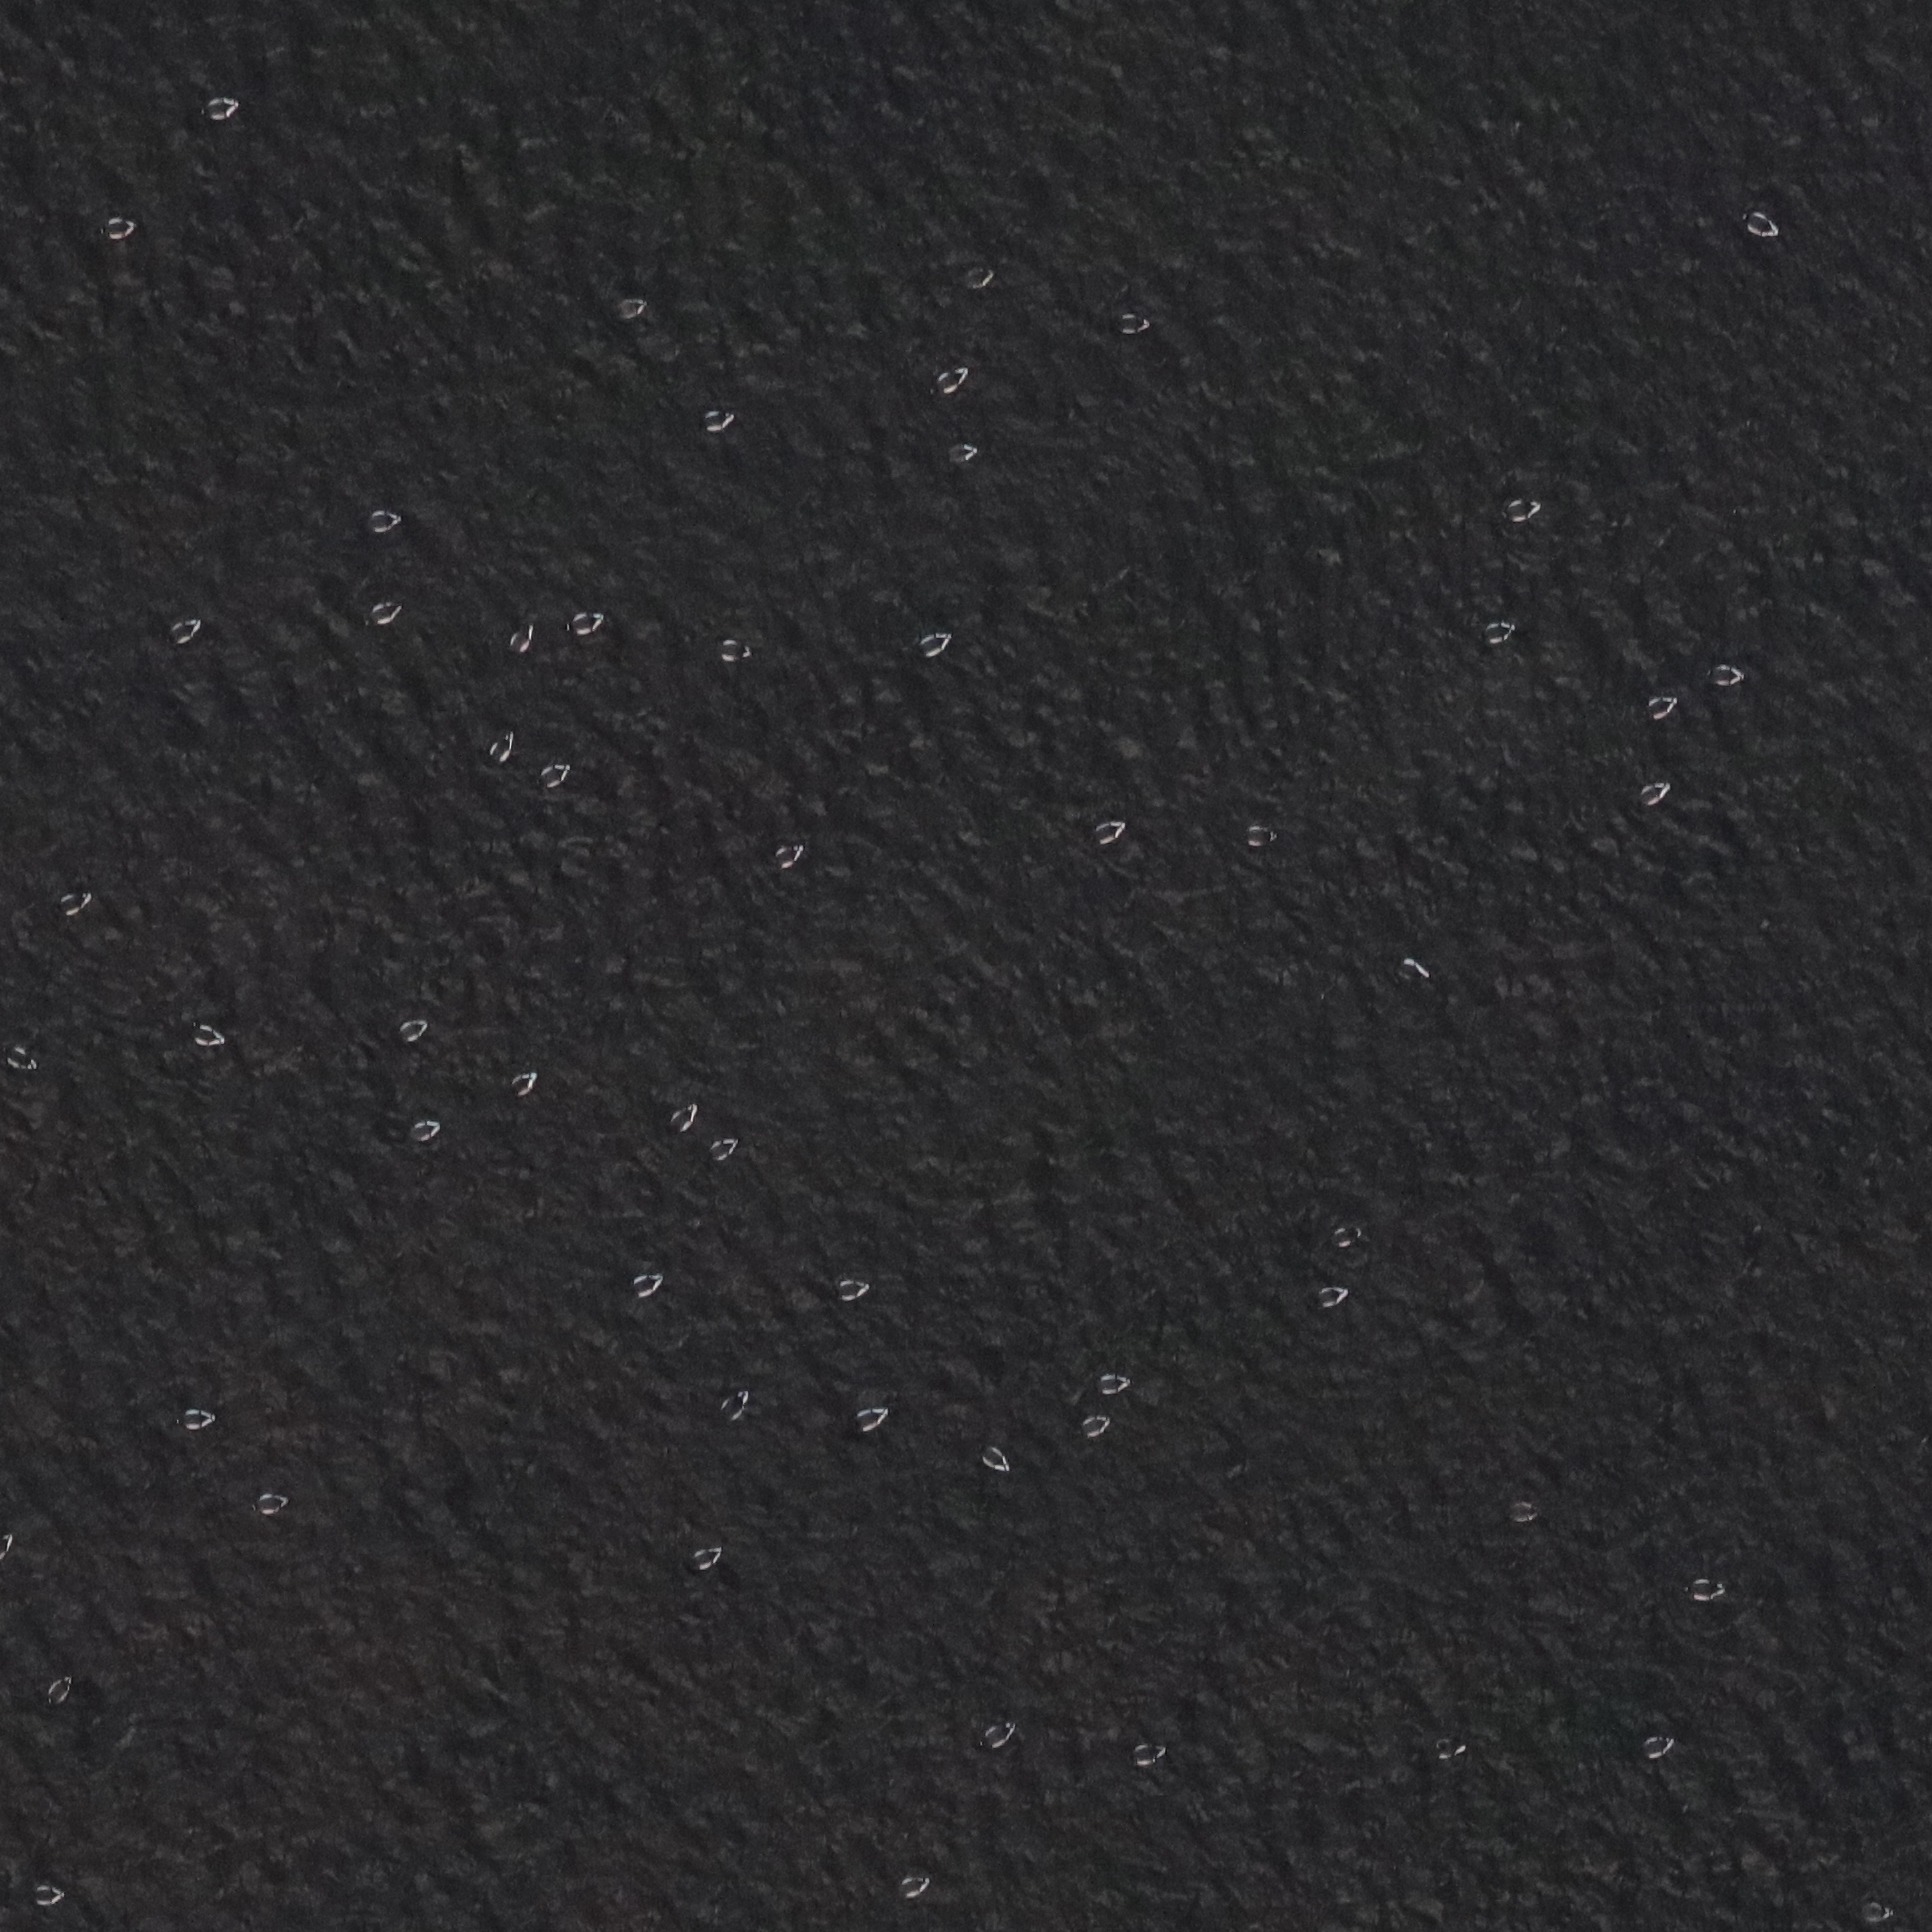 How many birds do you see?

57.